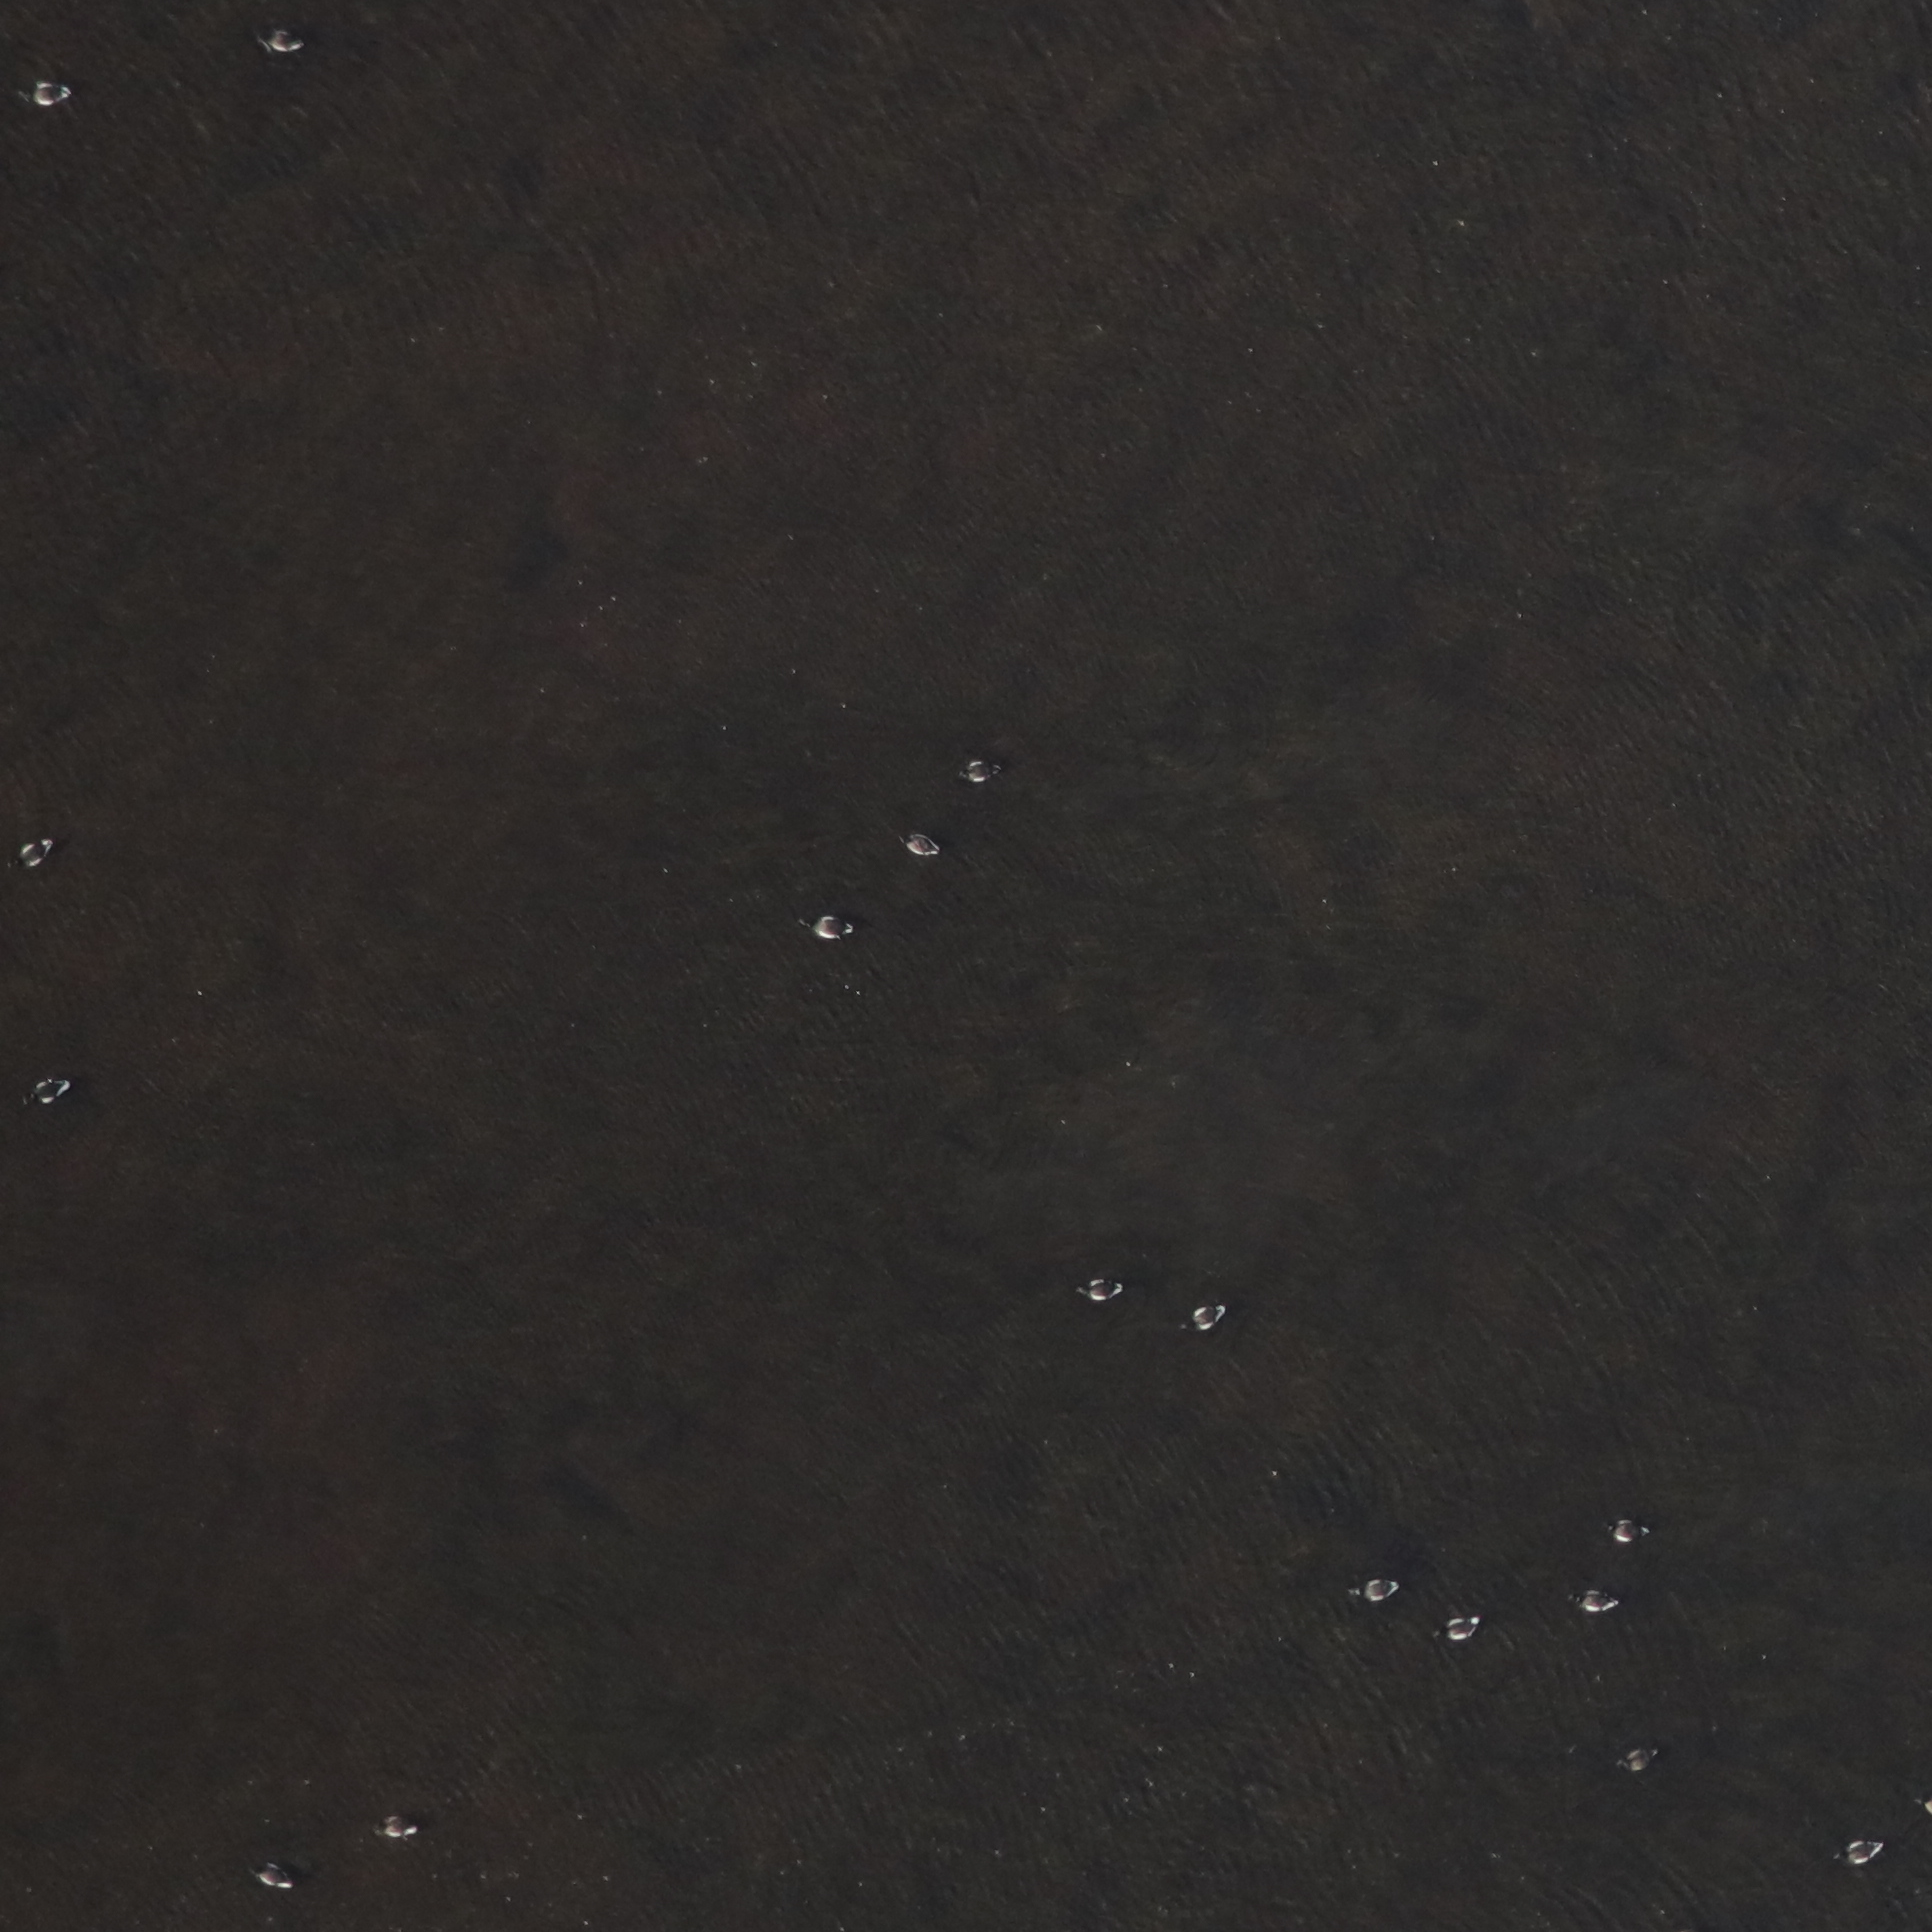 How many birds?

17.